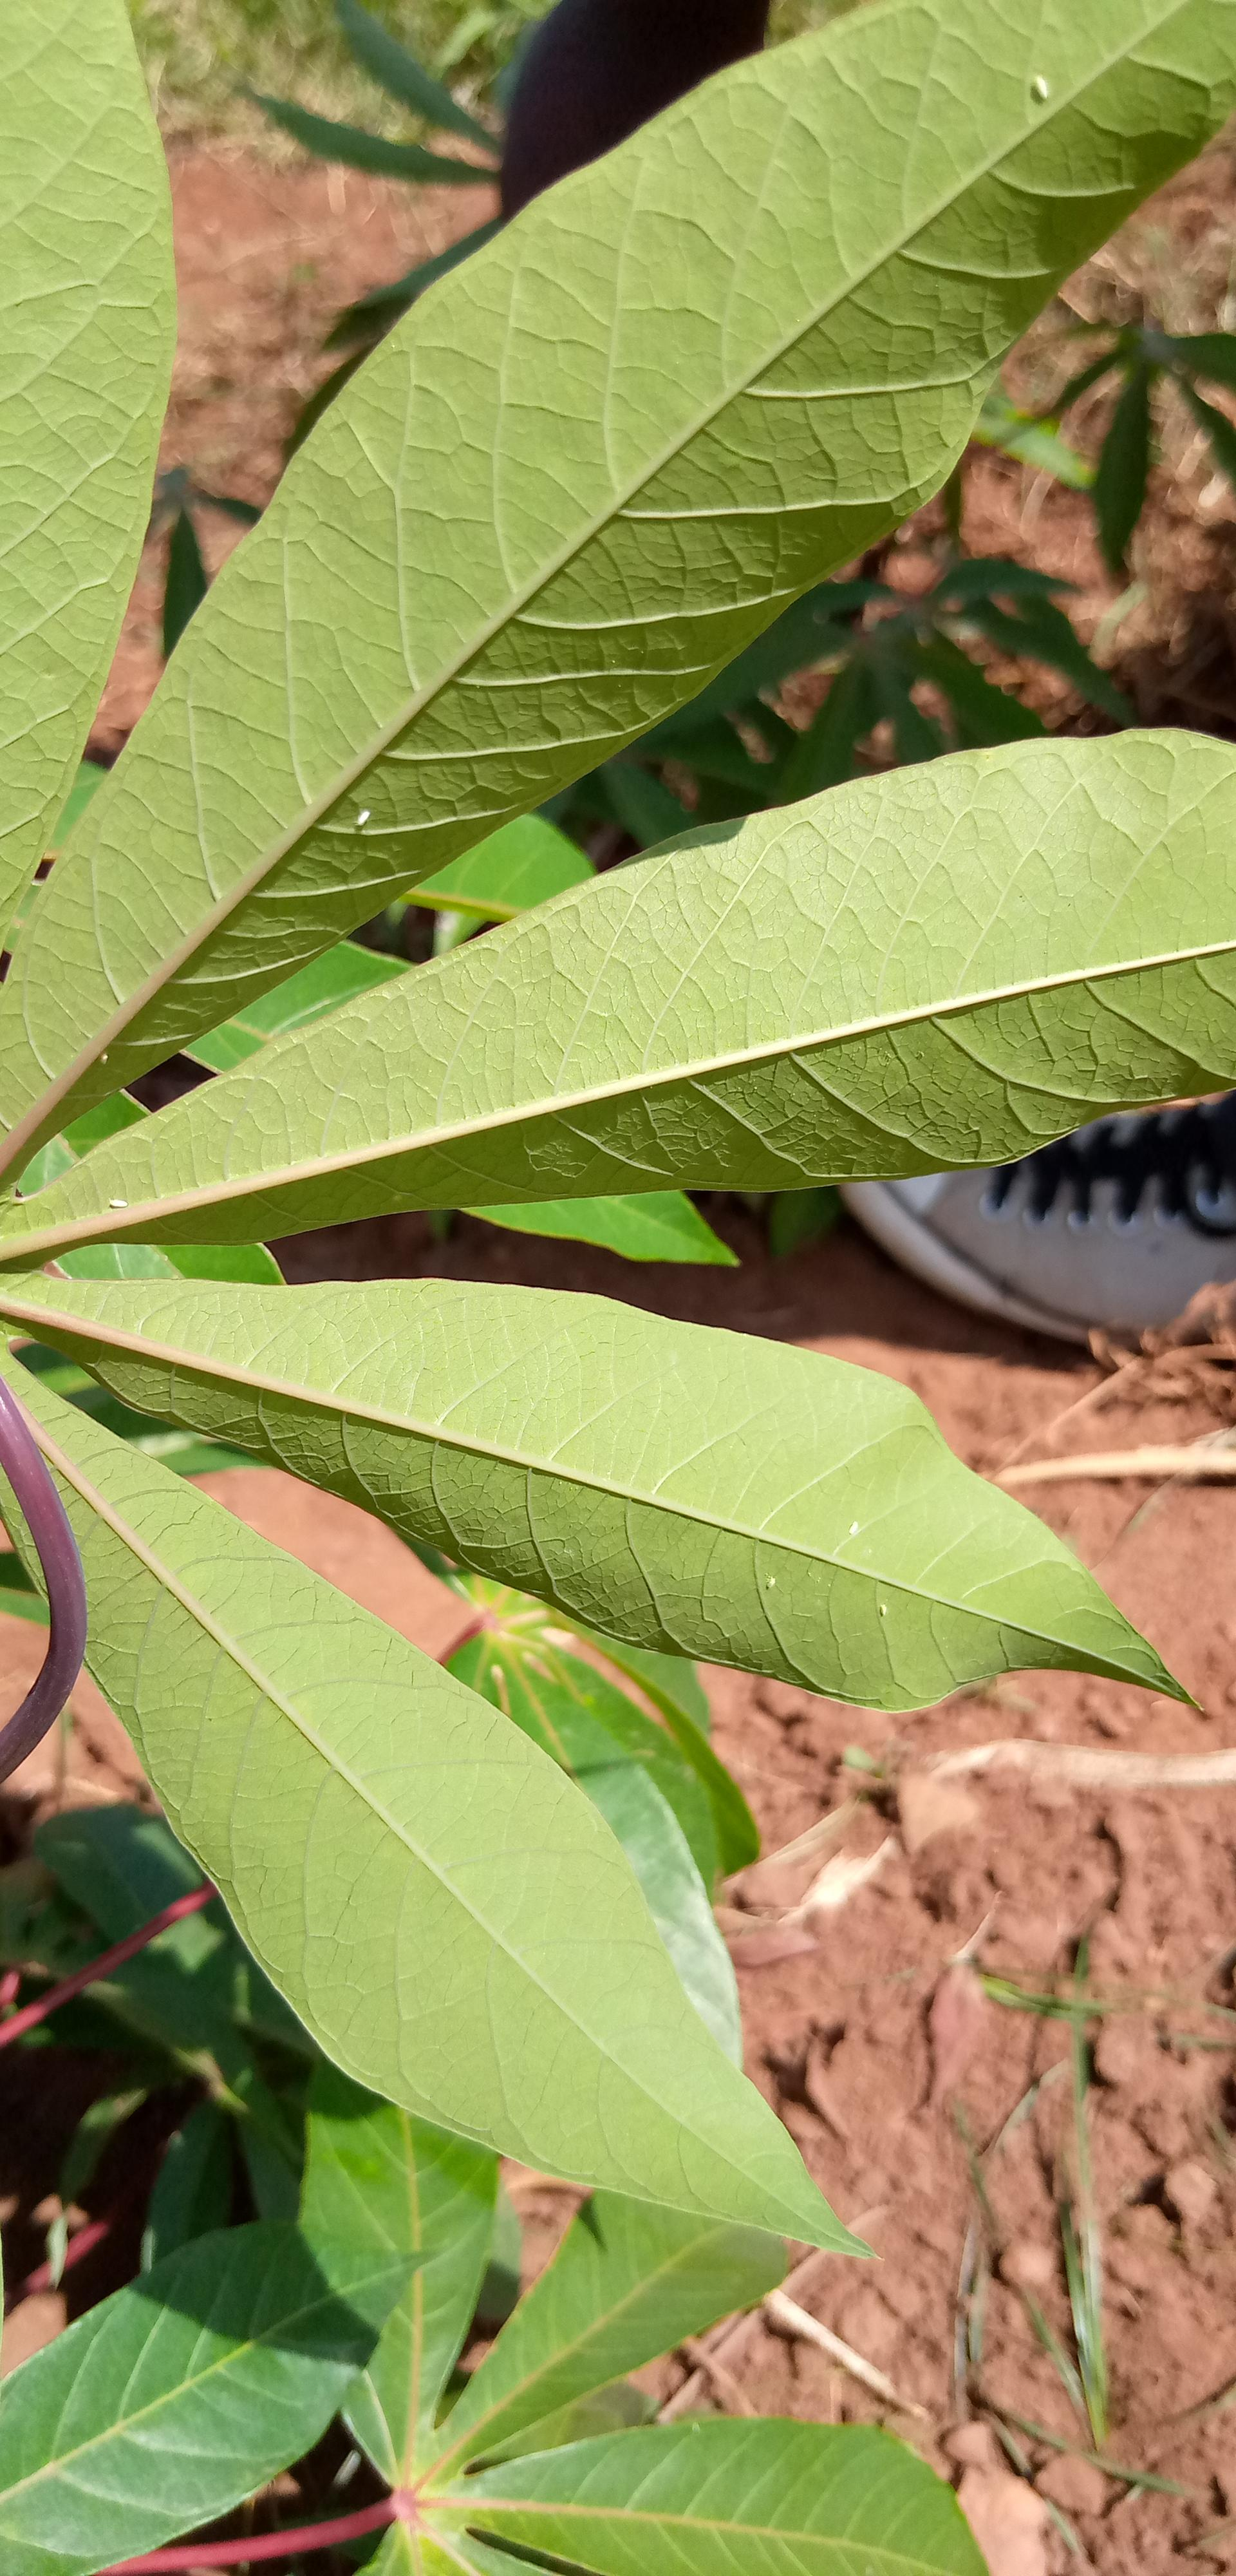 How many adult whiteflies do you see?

7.